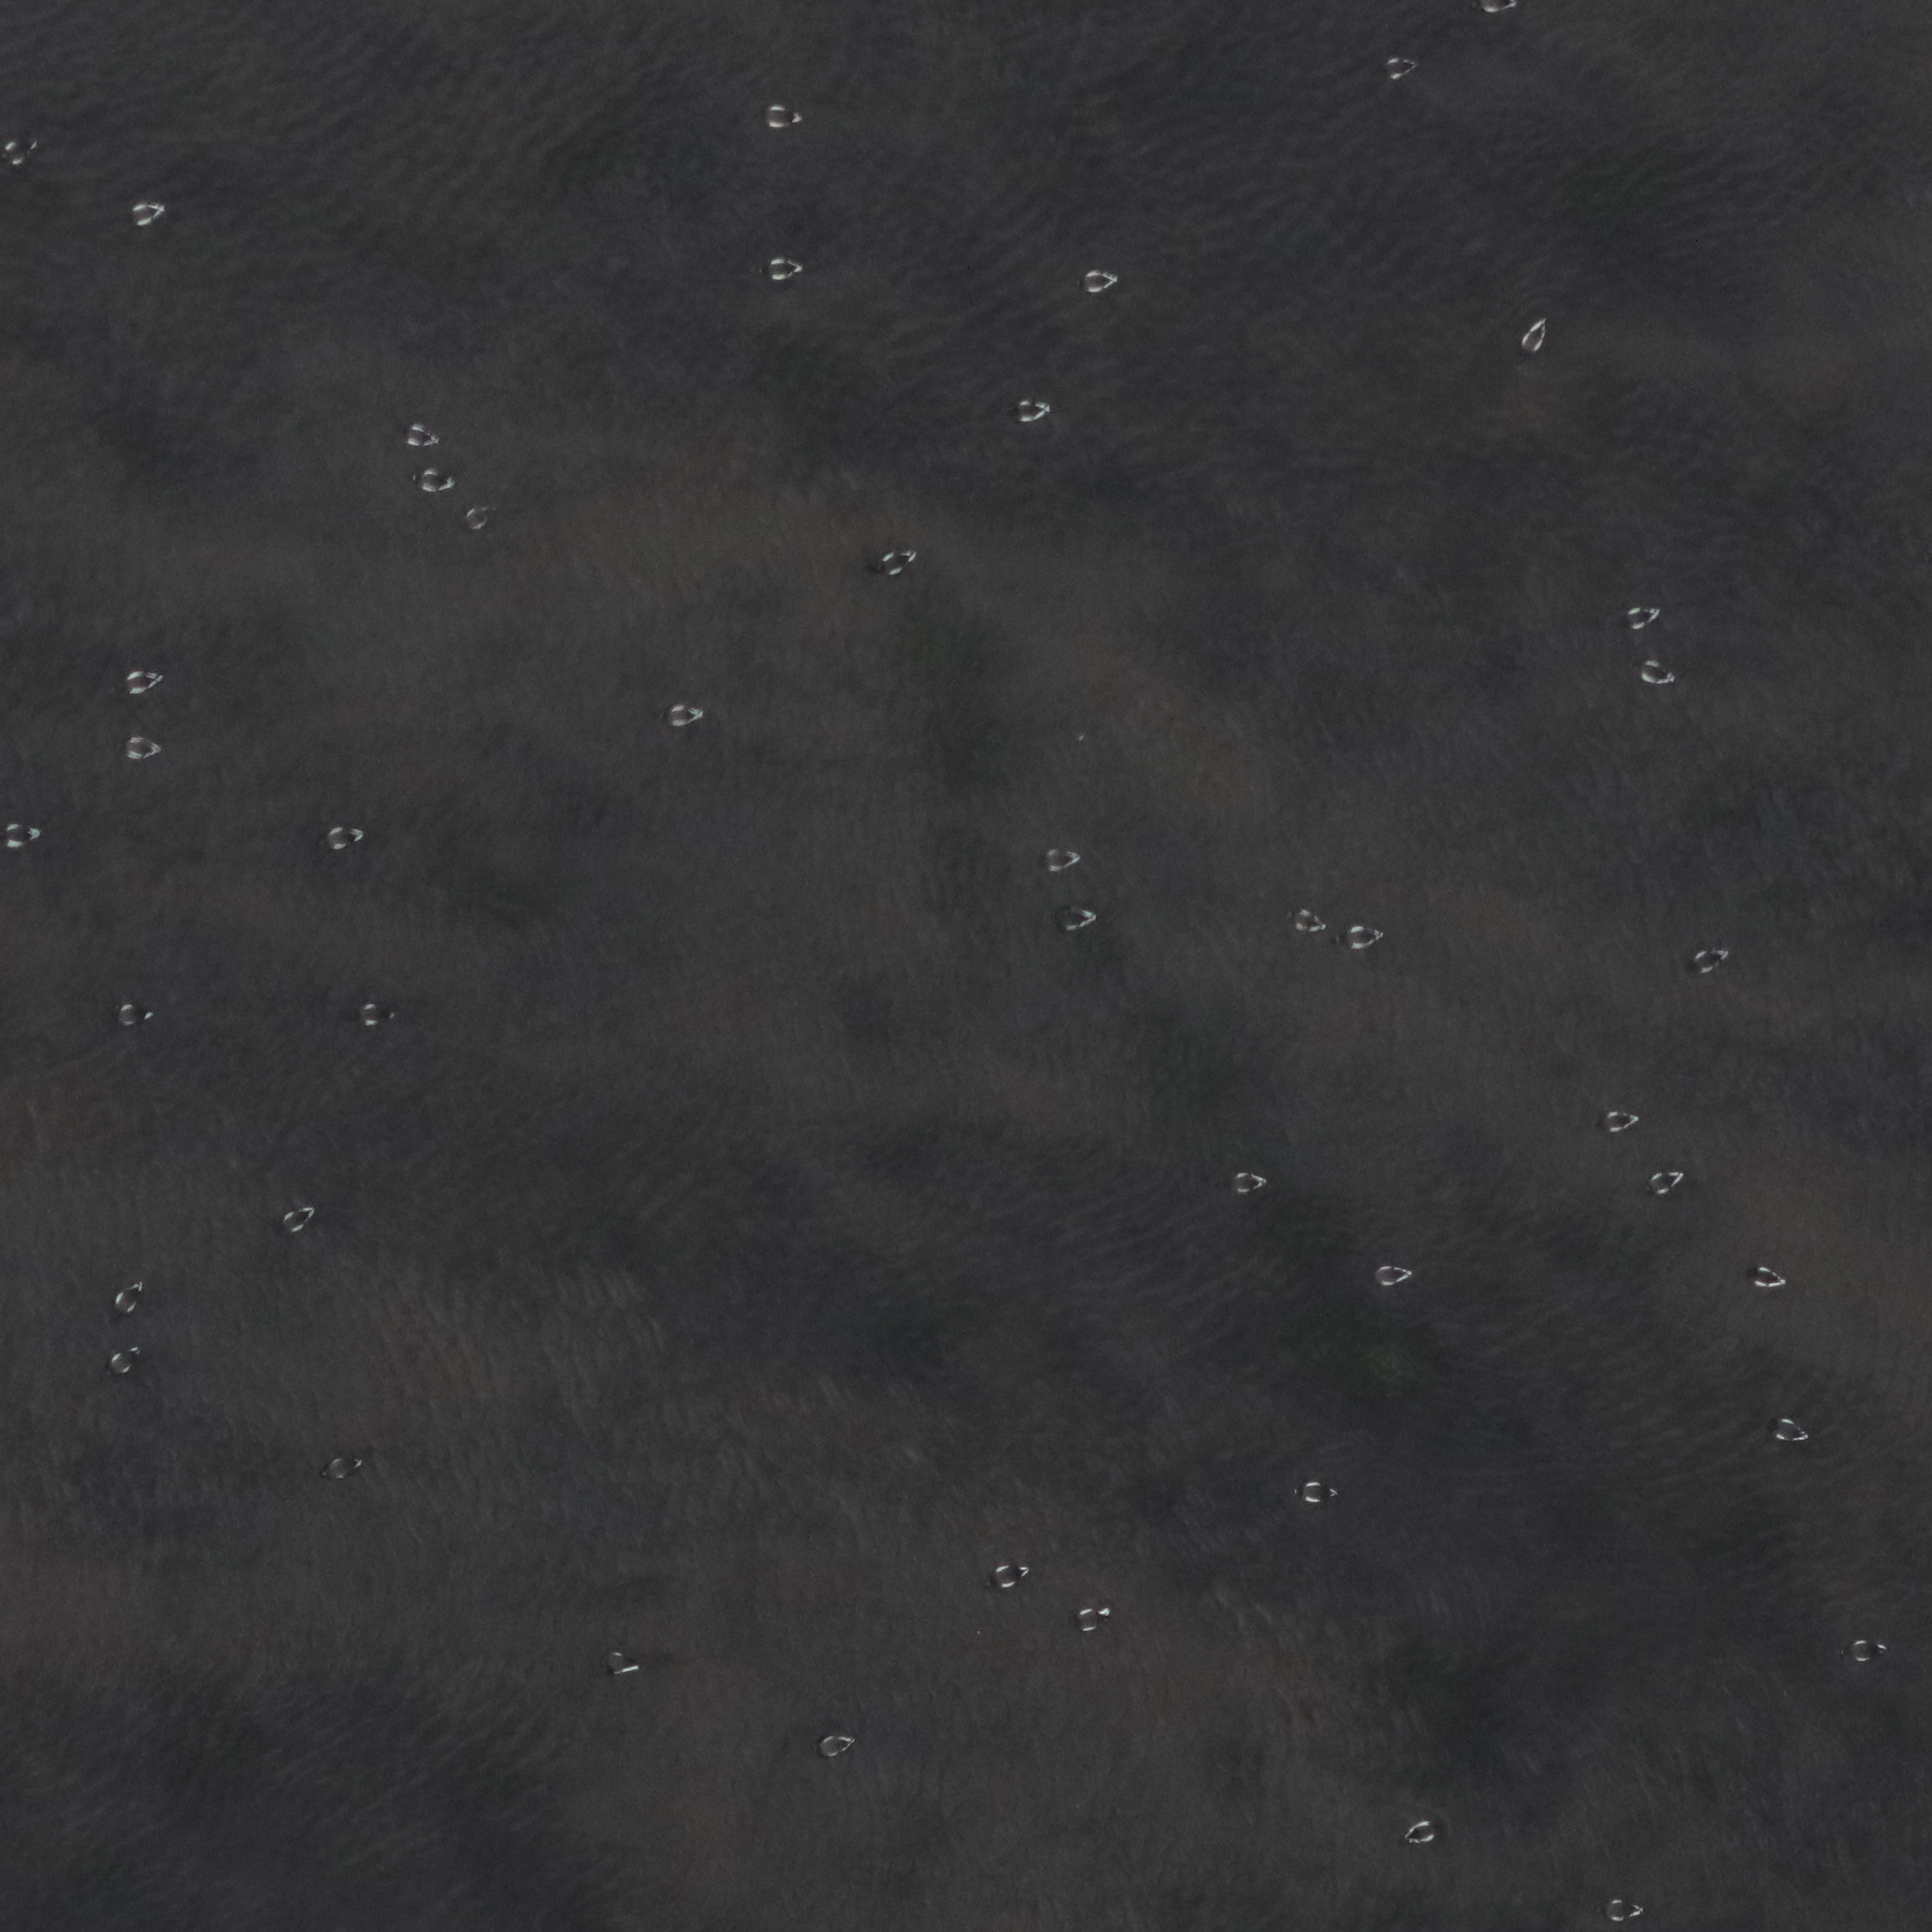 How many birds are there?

45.